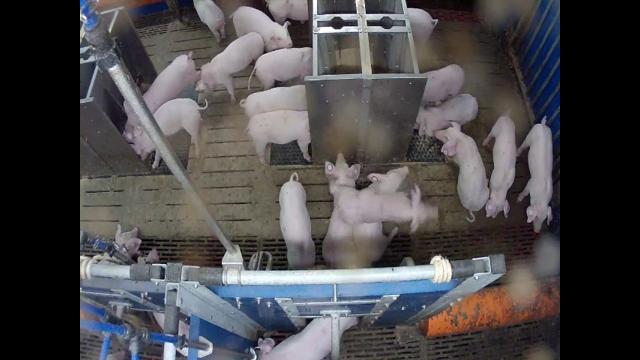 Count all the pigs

22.